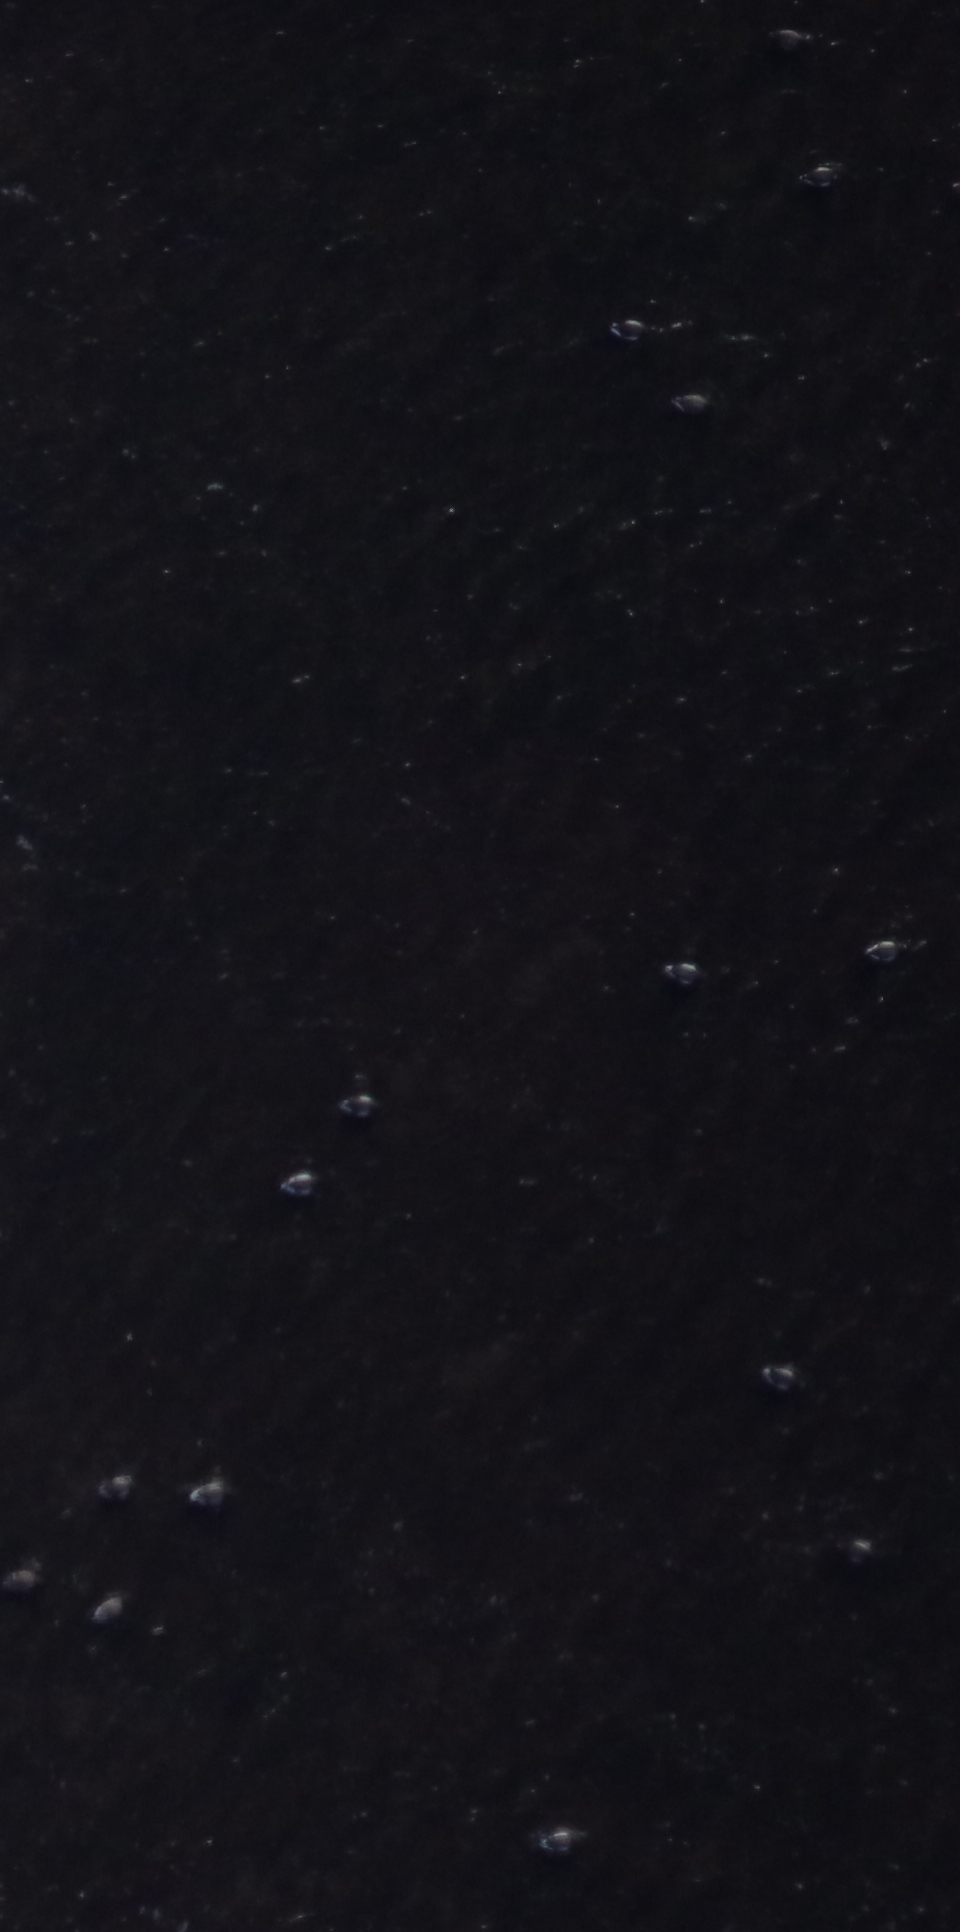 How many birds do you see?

13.